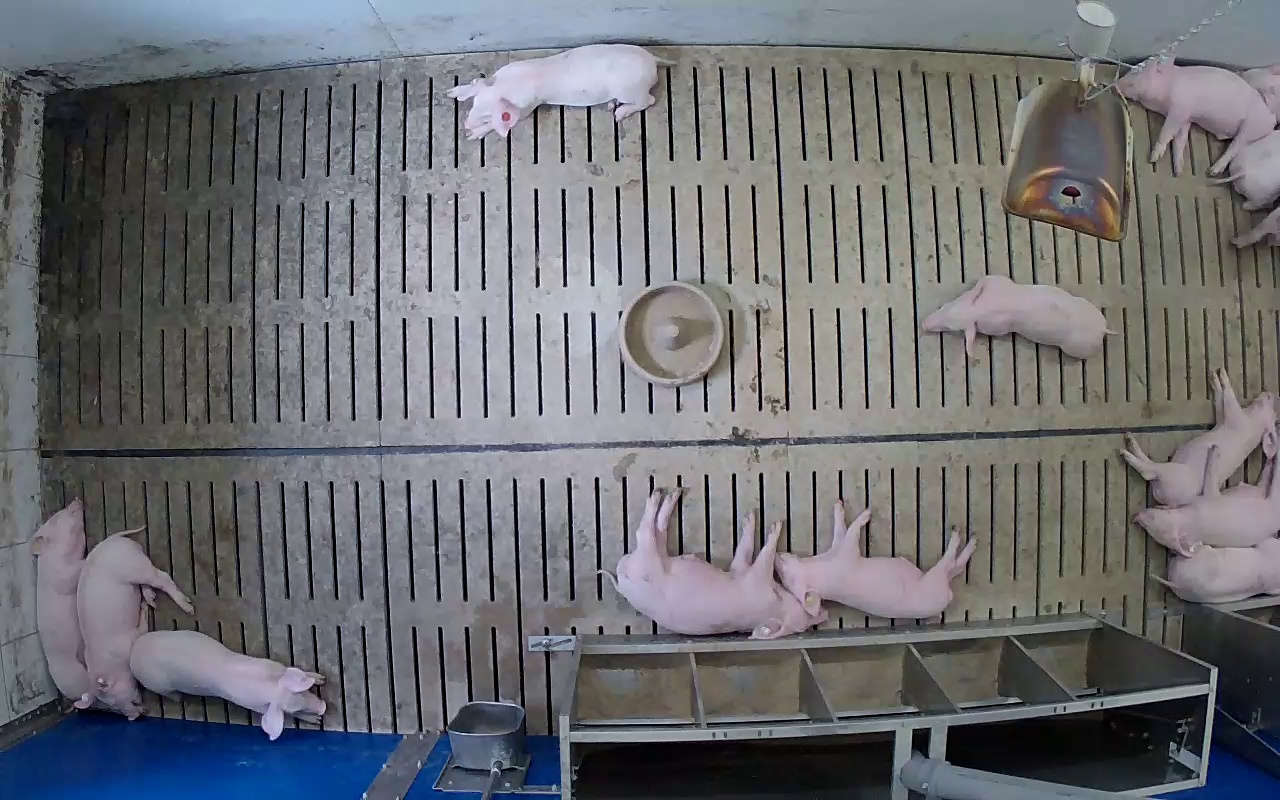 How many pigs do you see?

14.